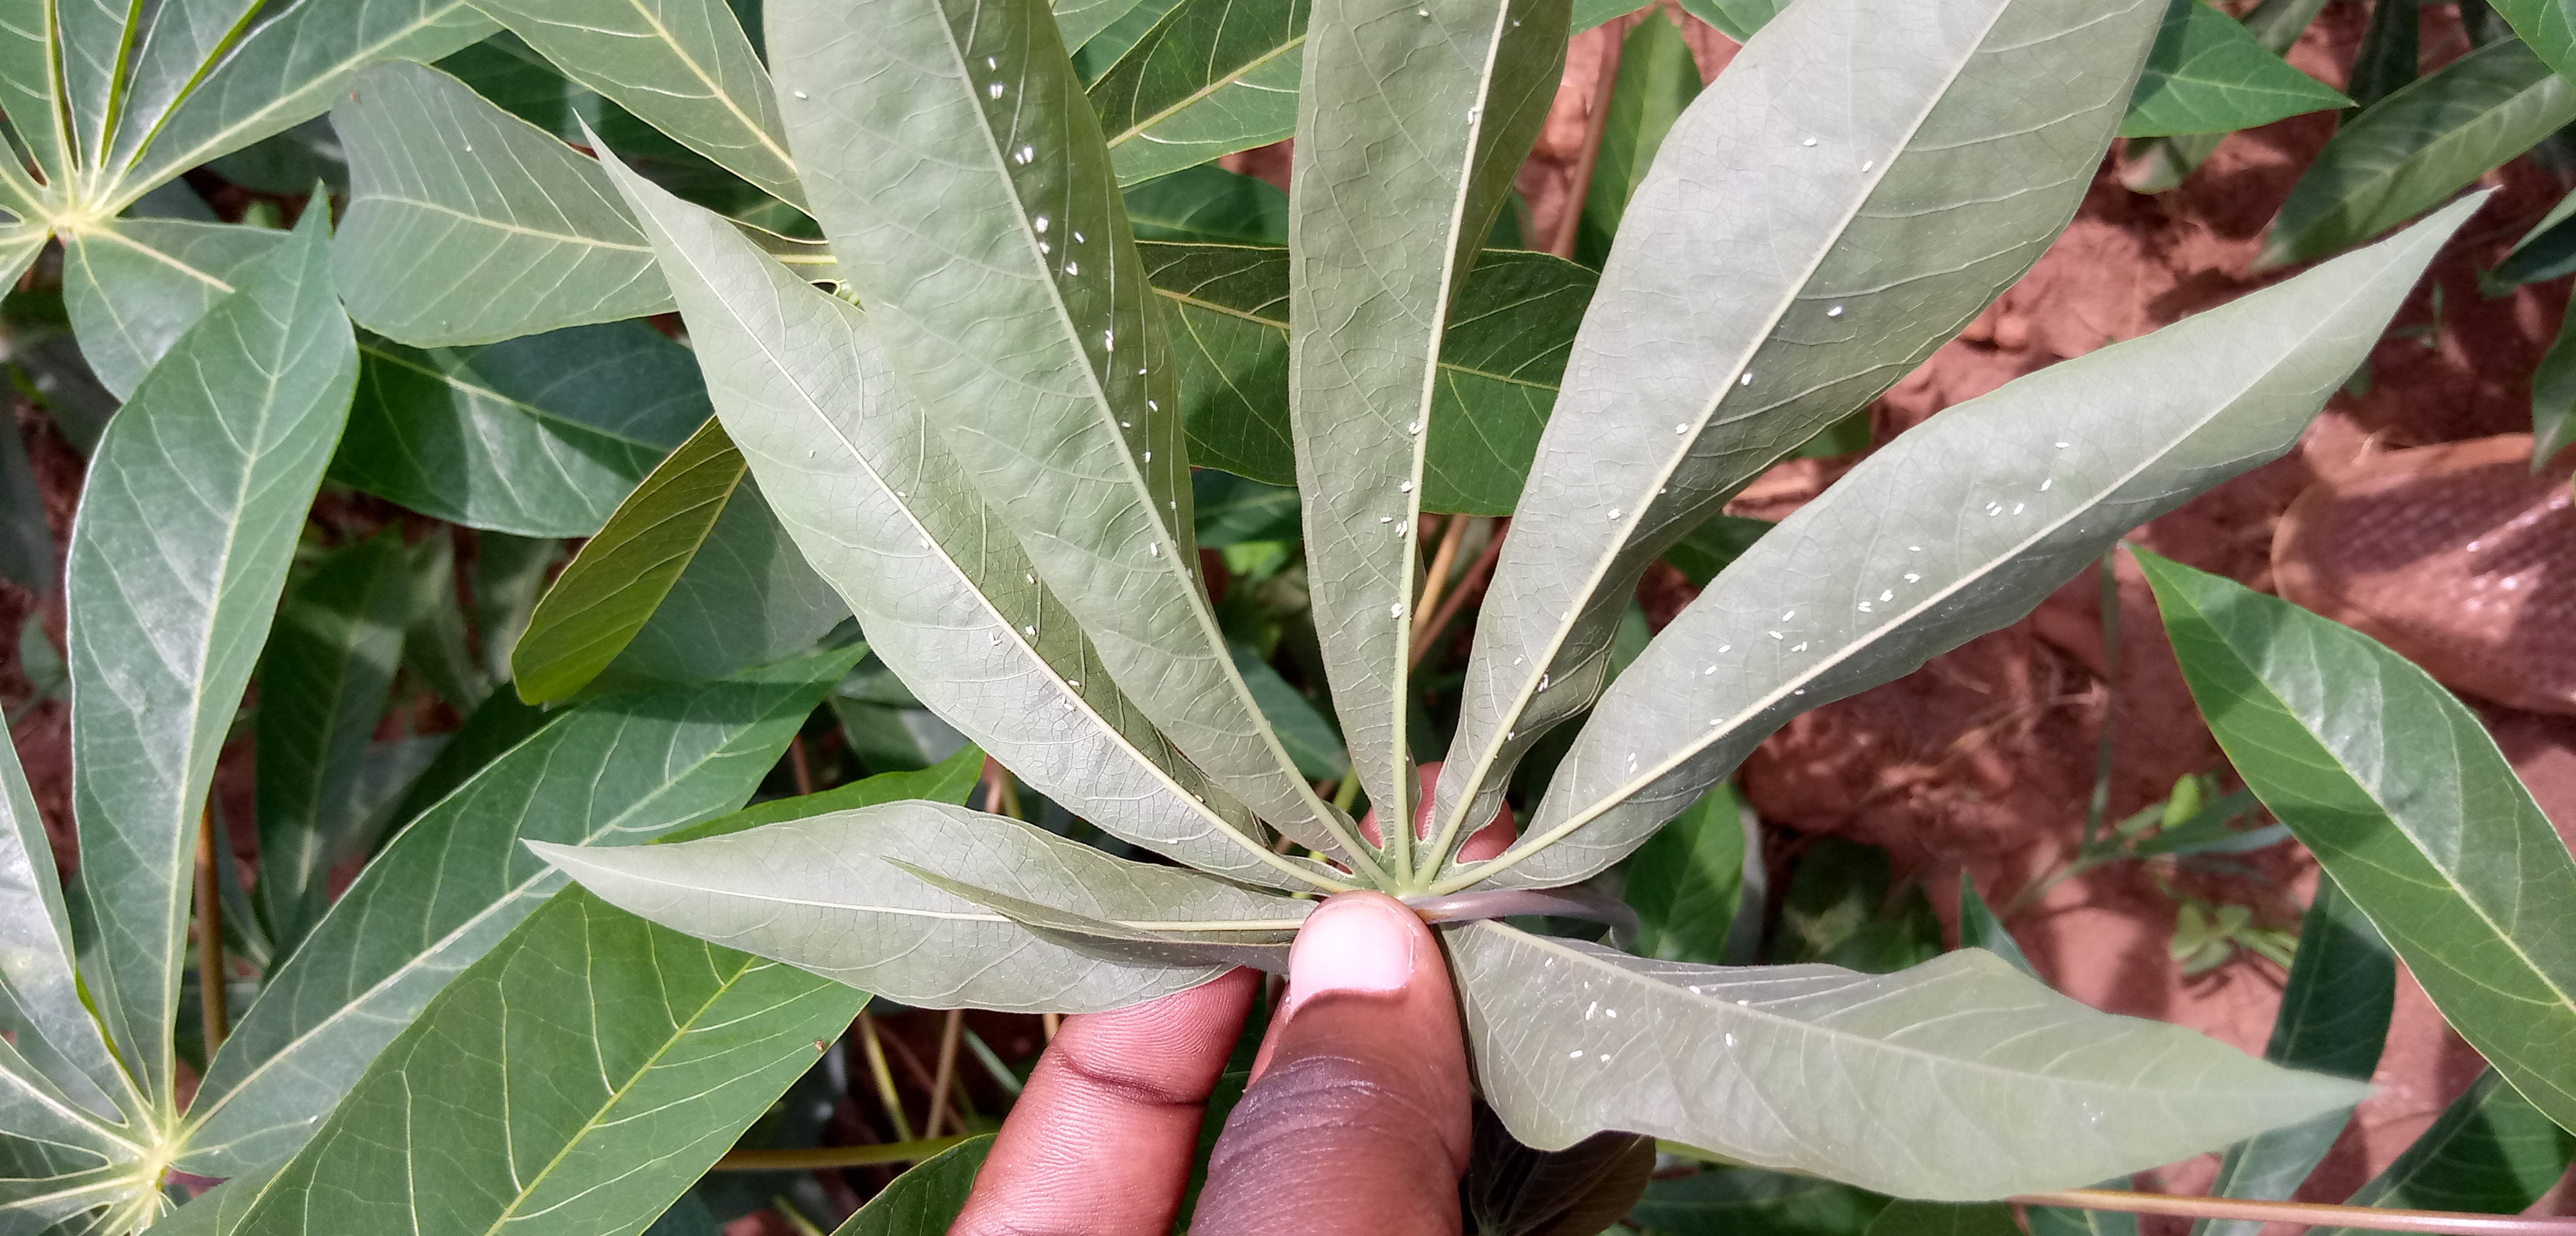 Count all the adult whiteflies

95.